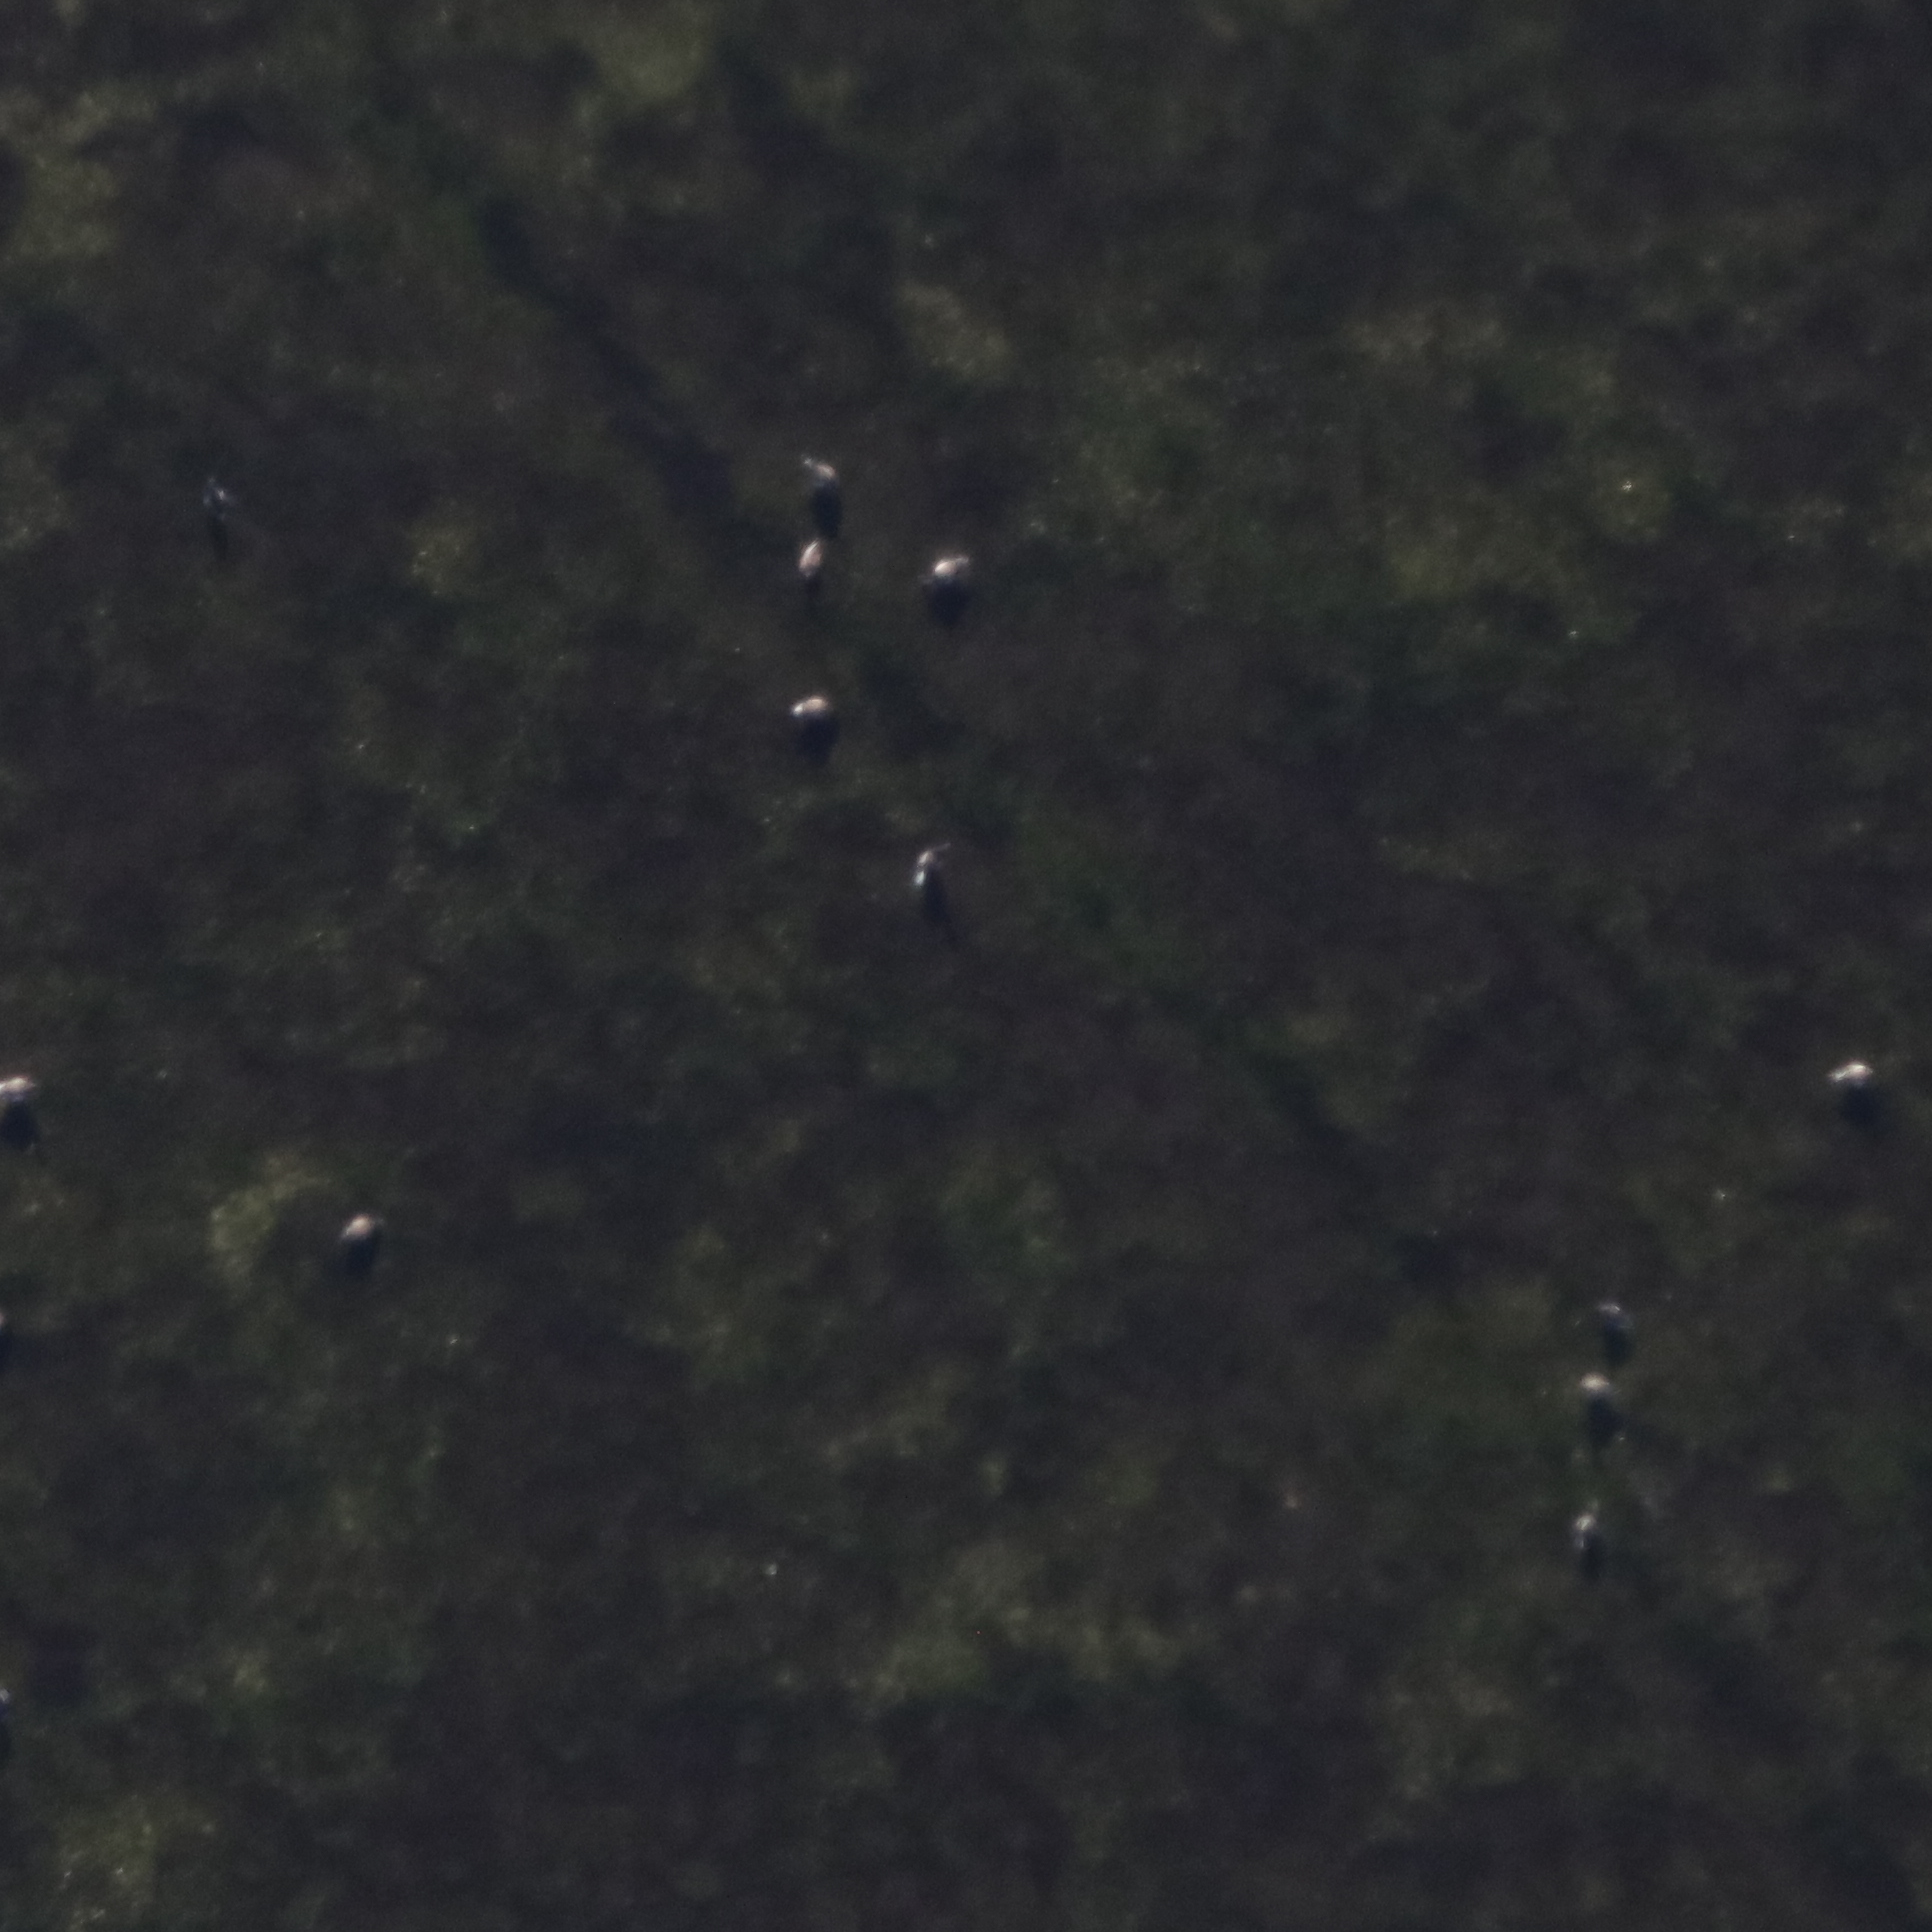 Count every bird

13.